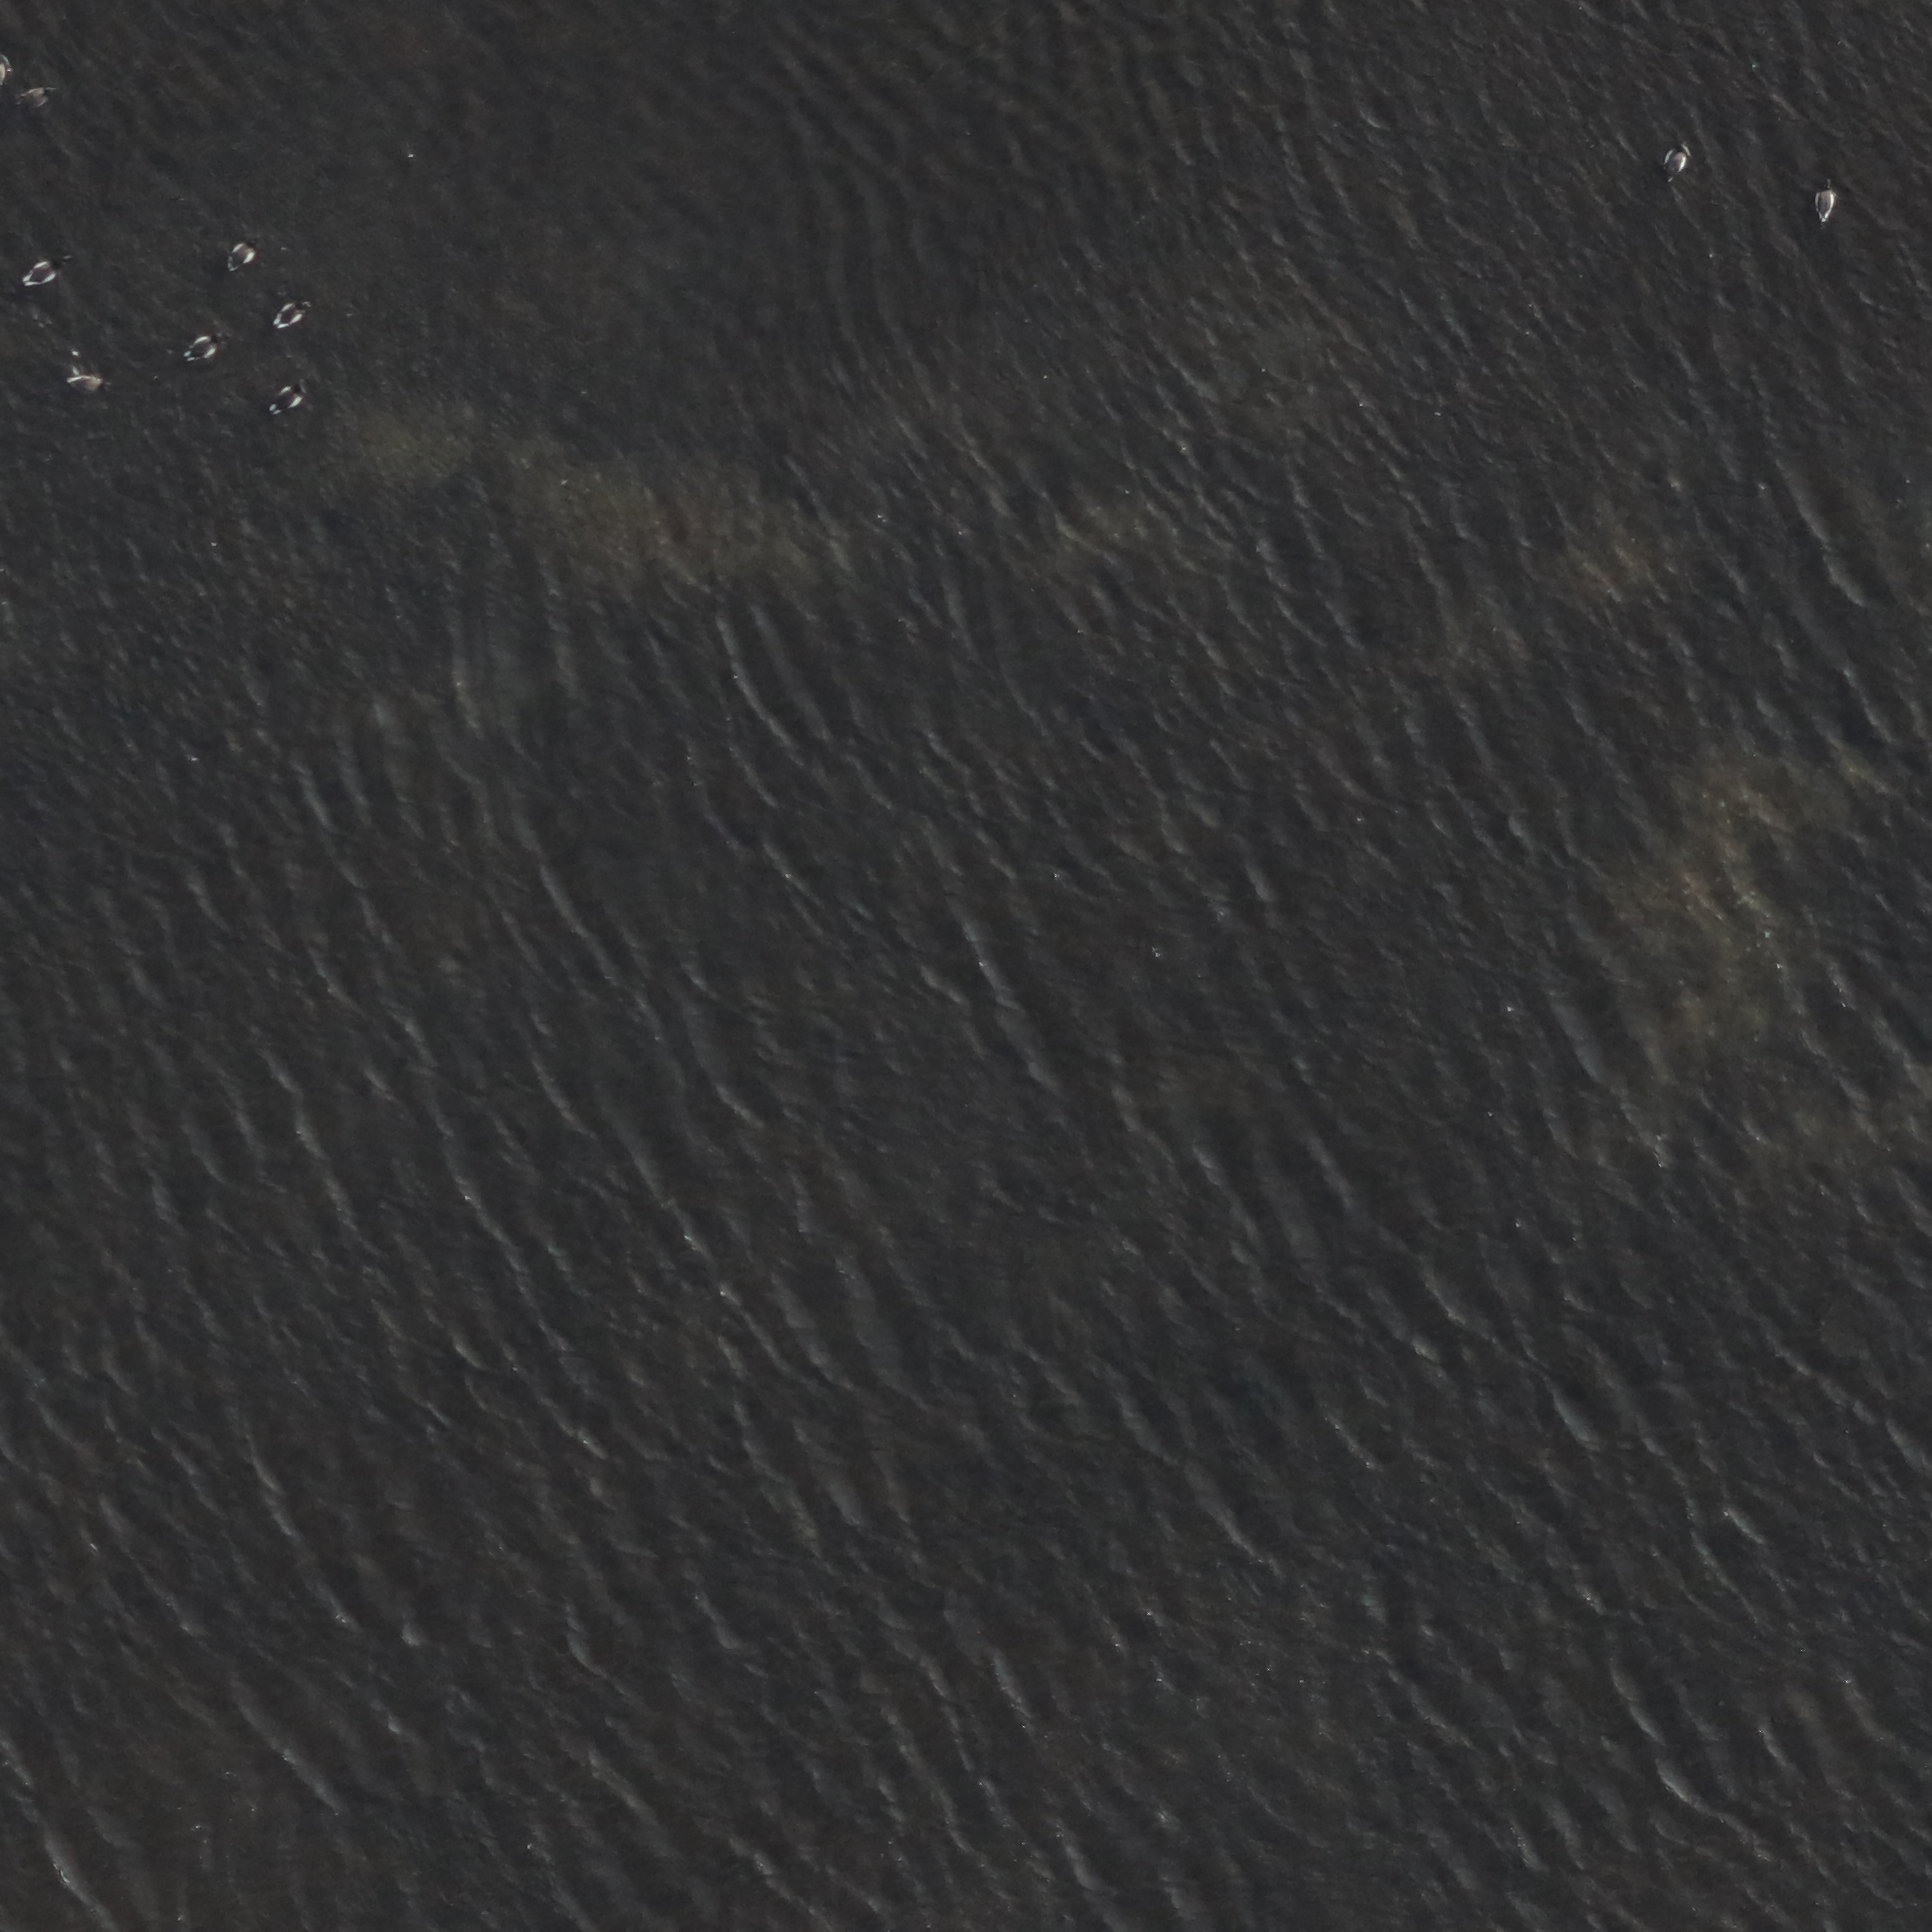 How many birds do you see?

10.